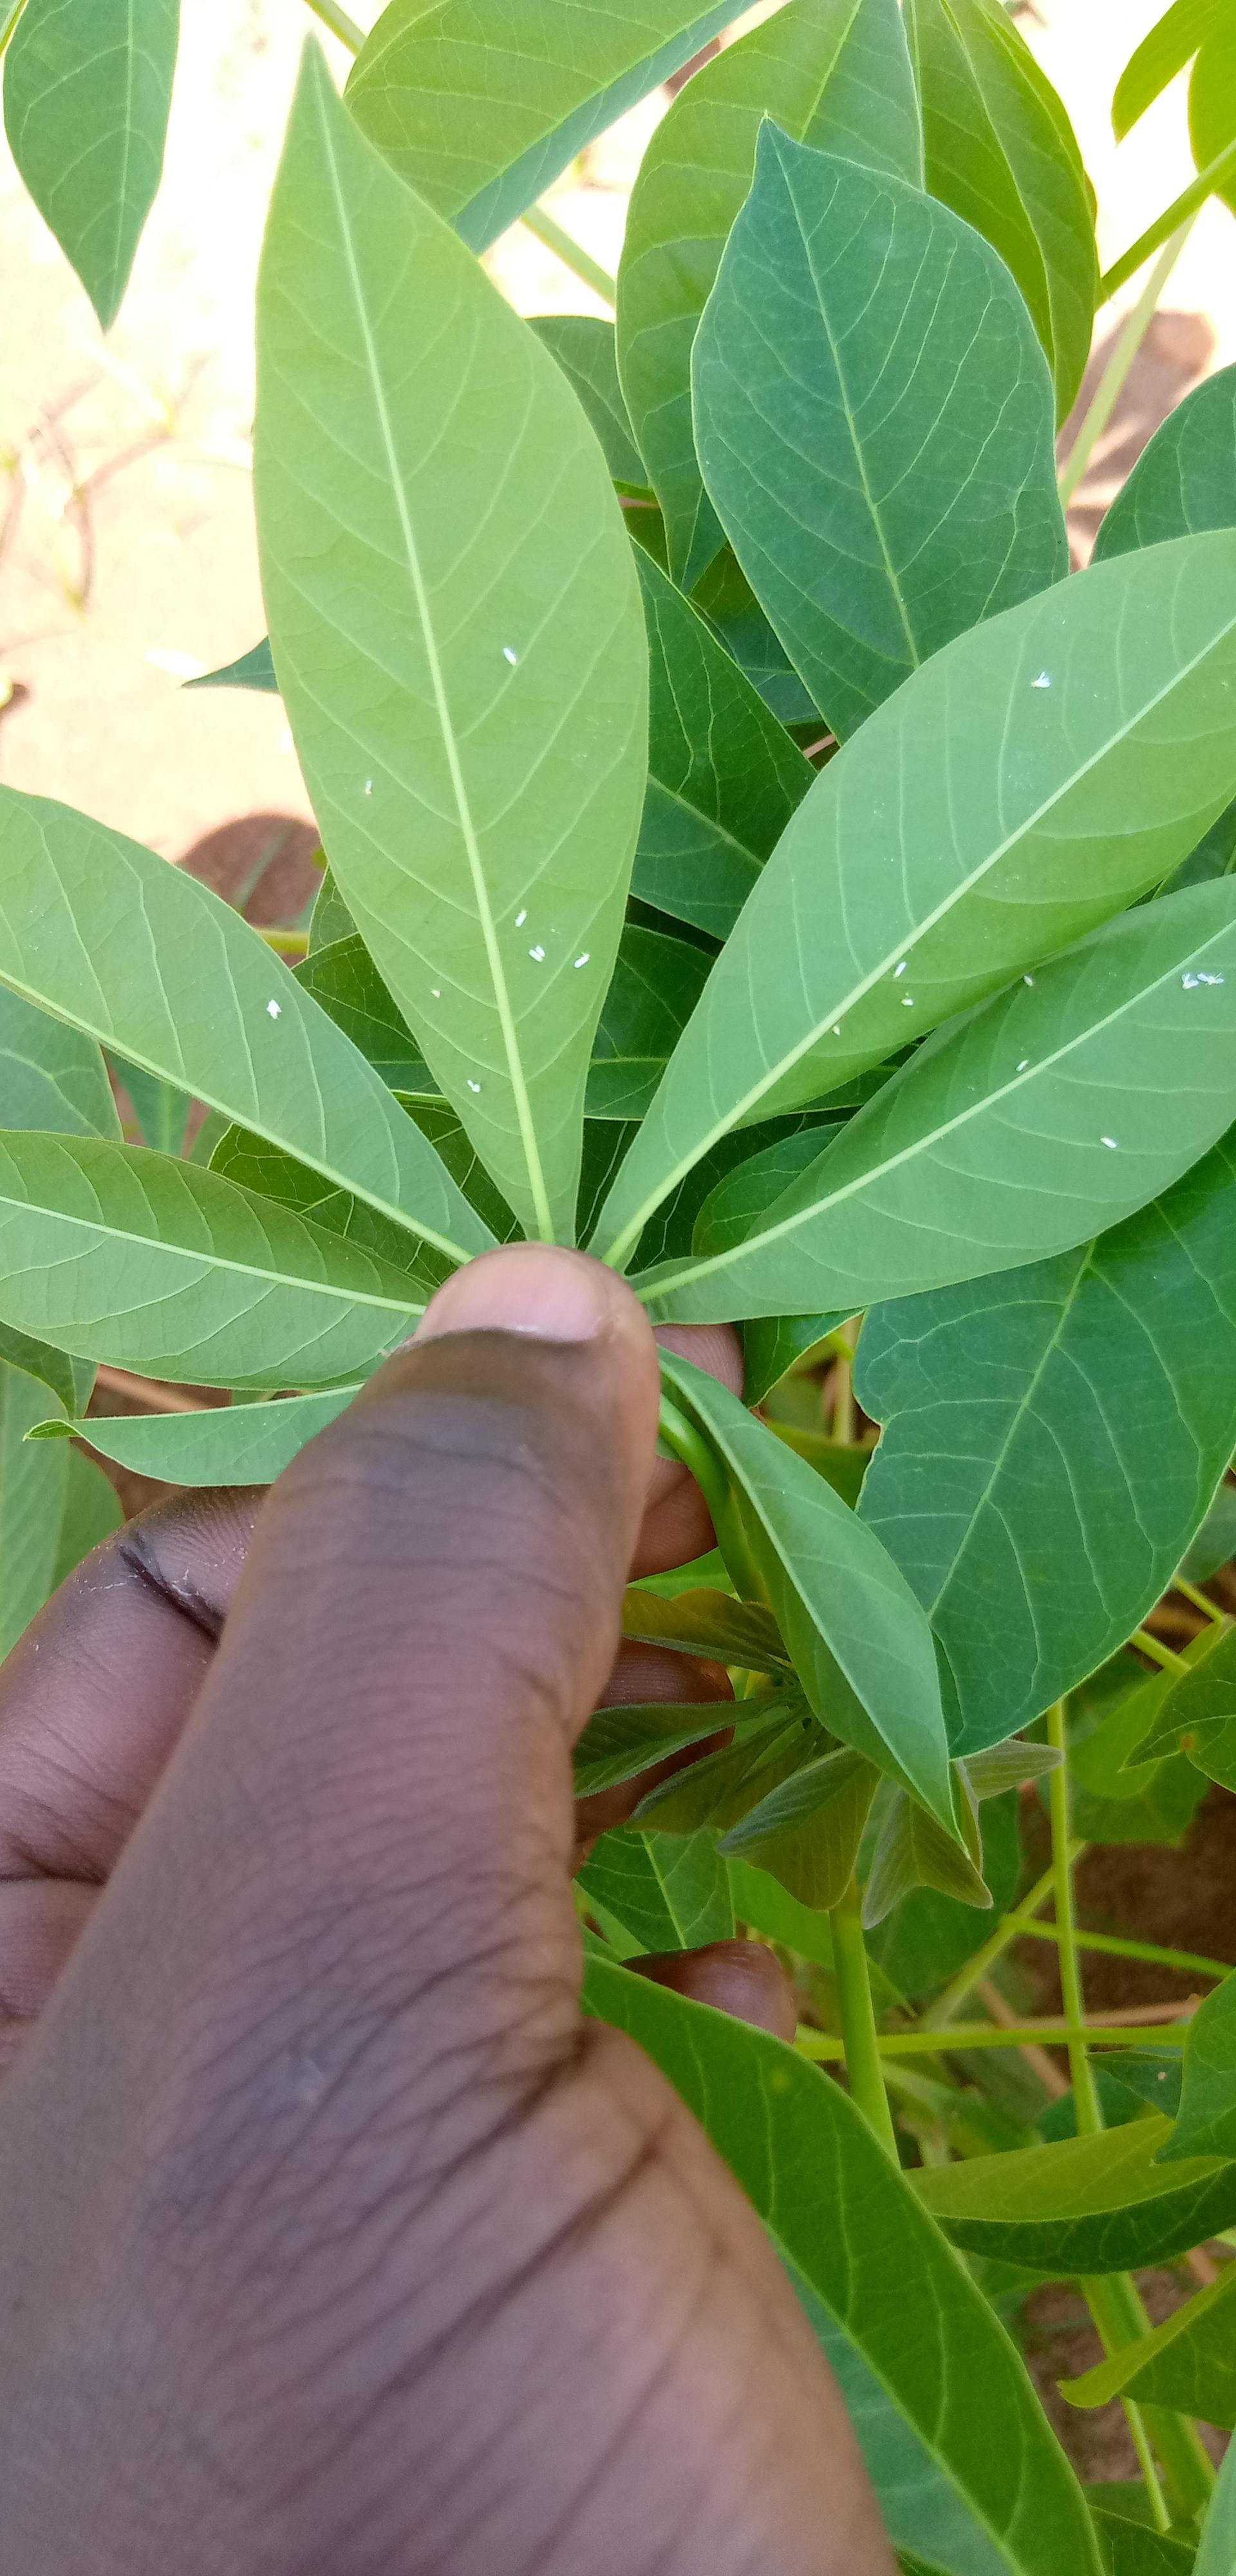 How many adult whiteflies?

18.